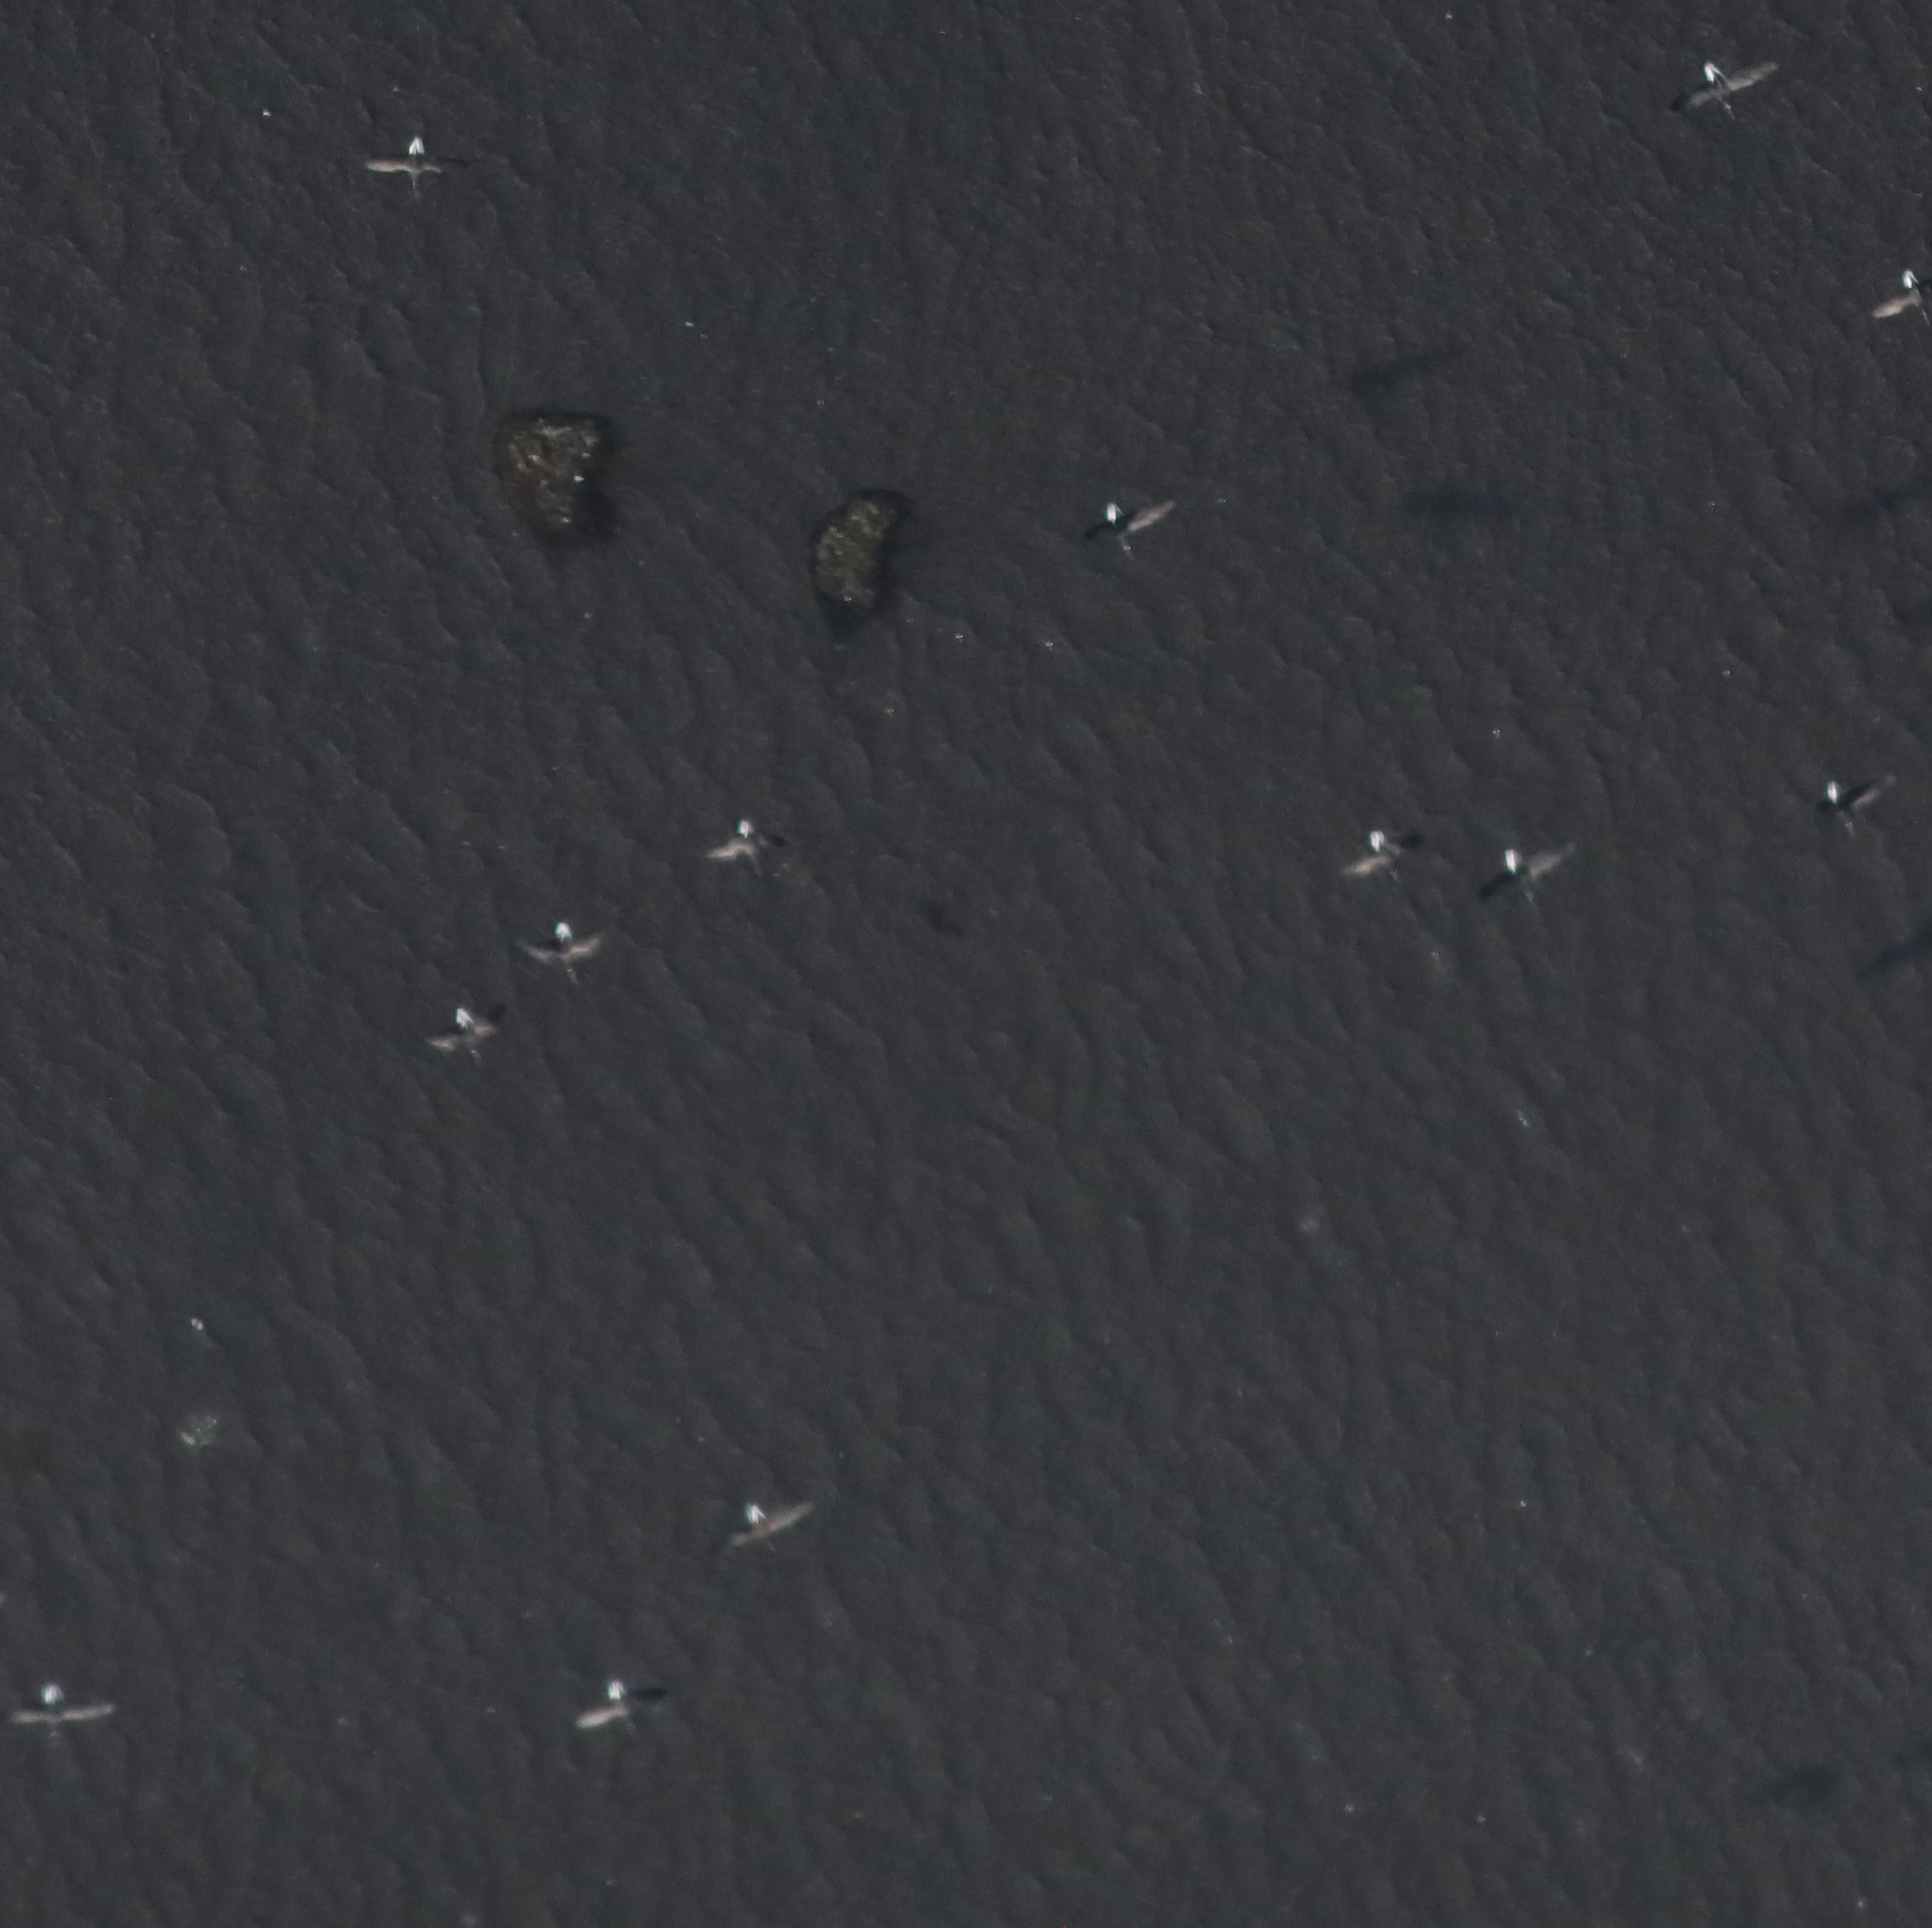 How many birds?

13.